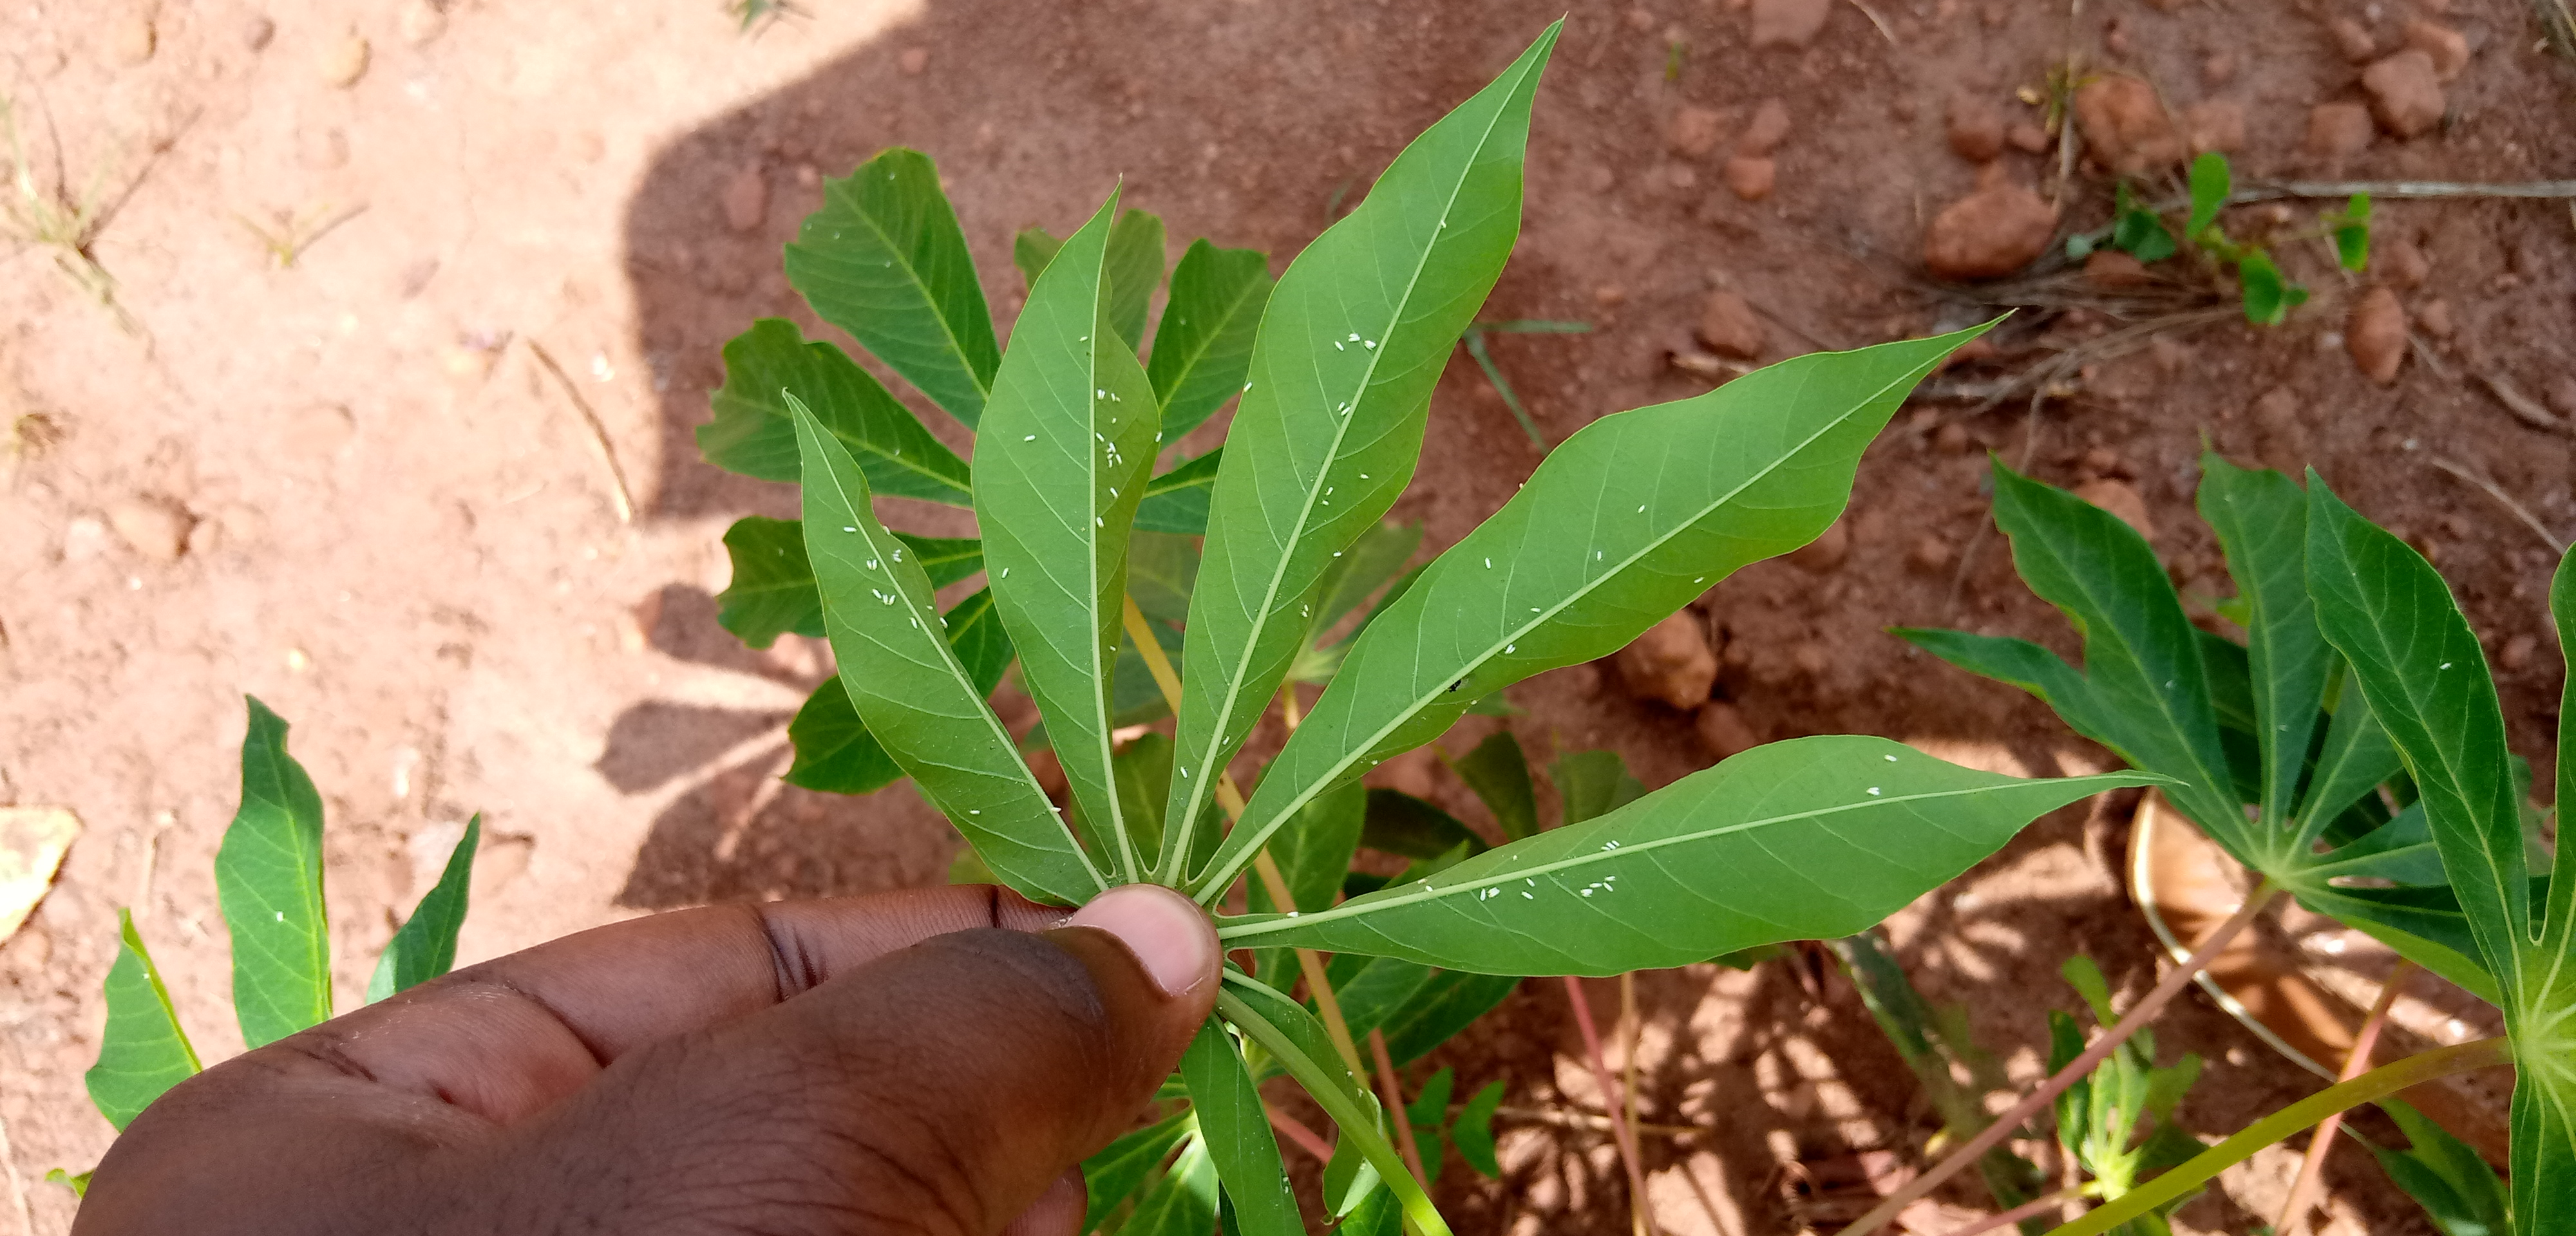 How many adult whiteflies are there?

82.